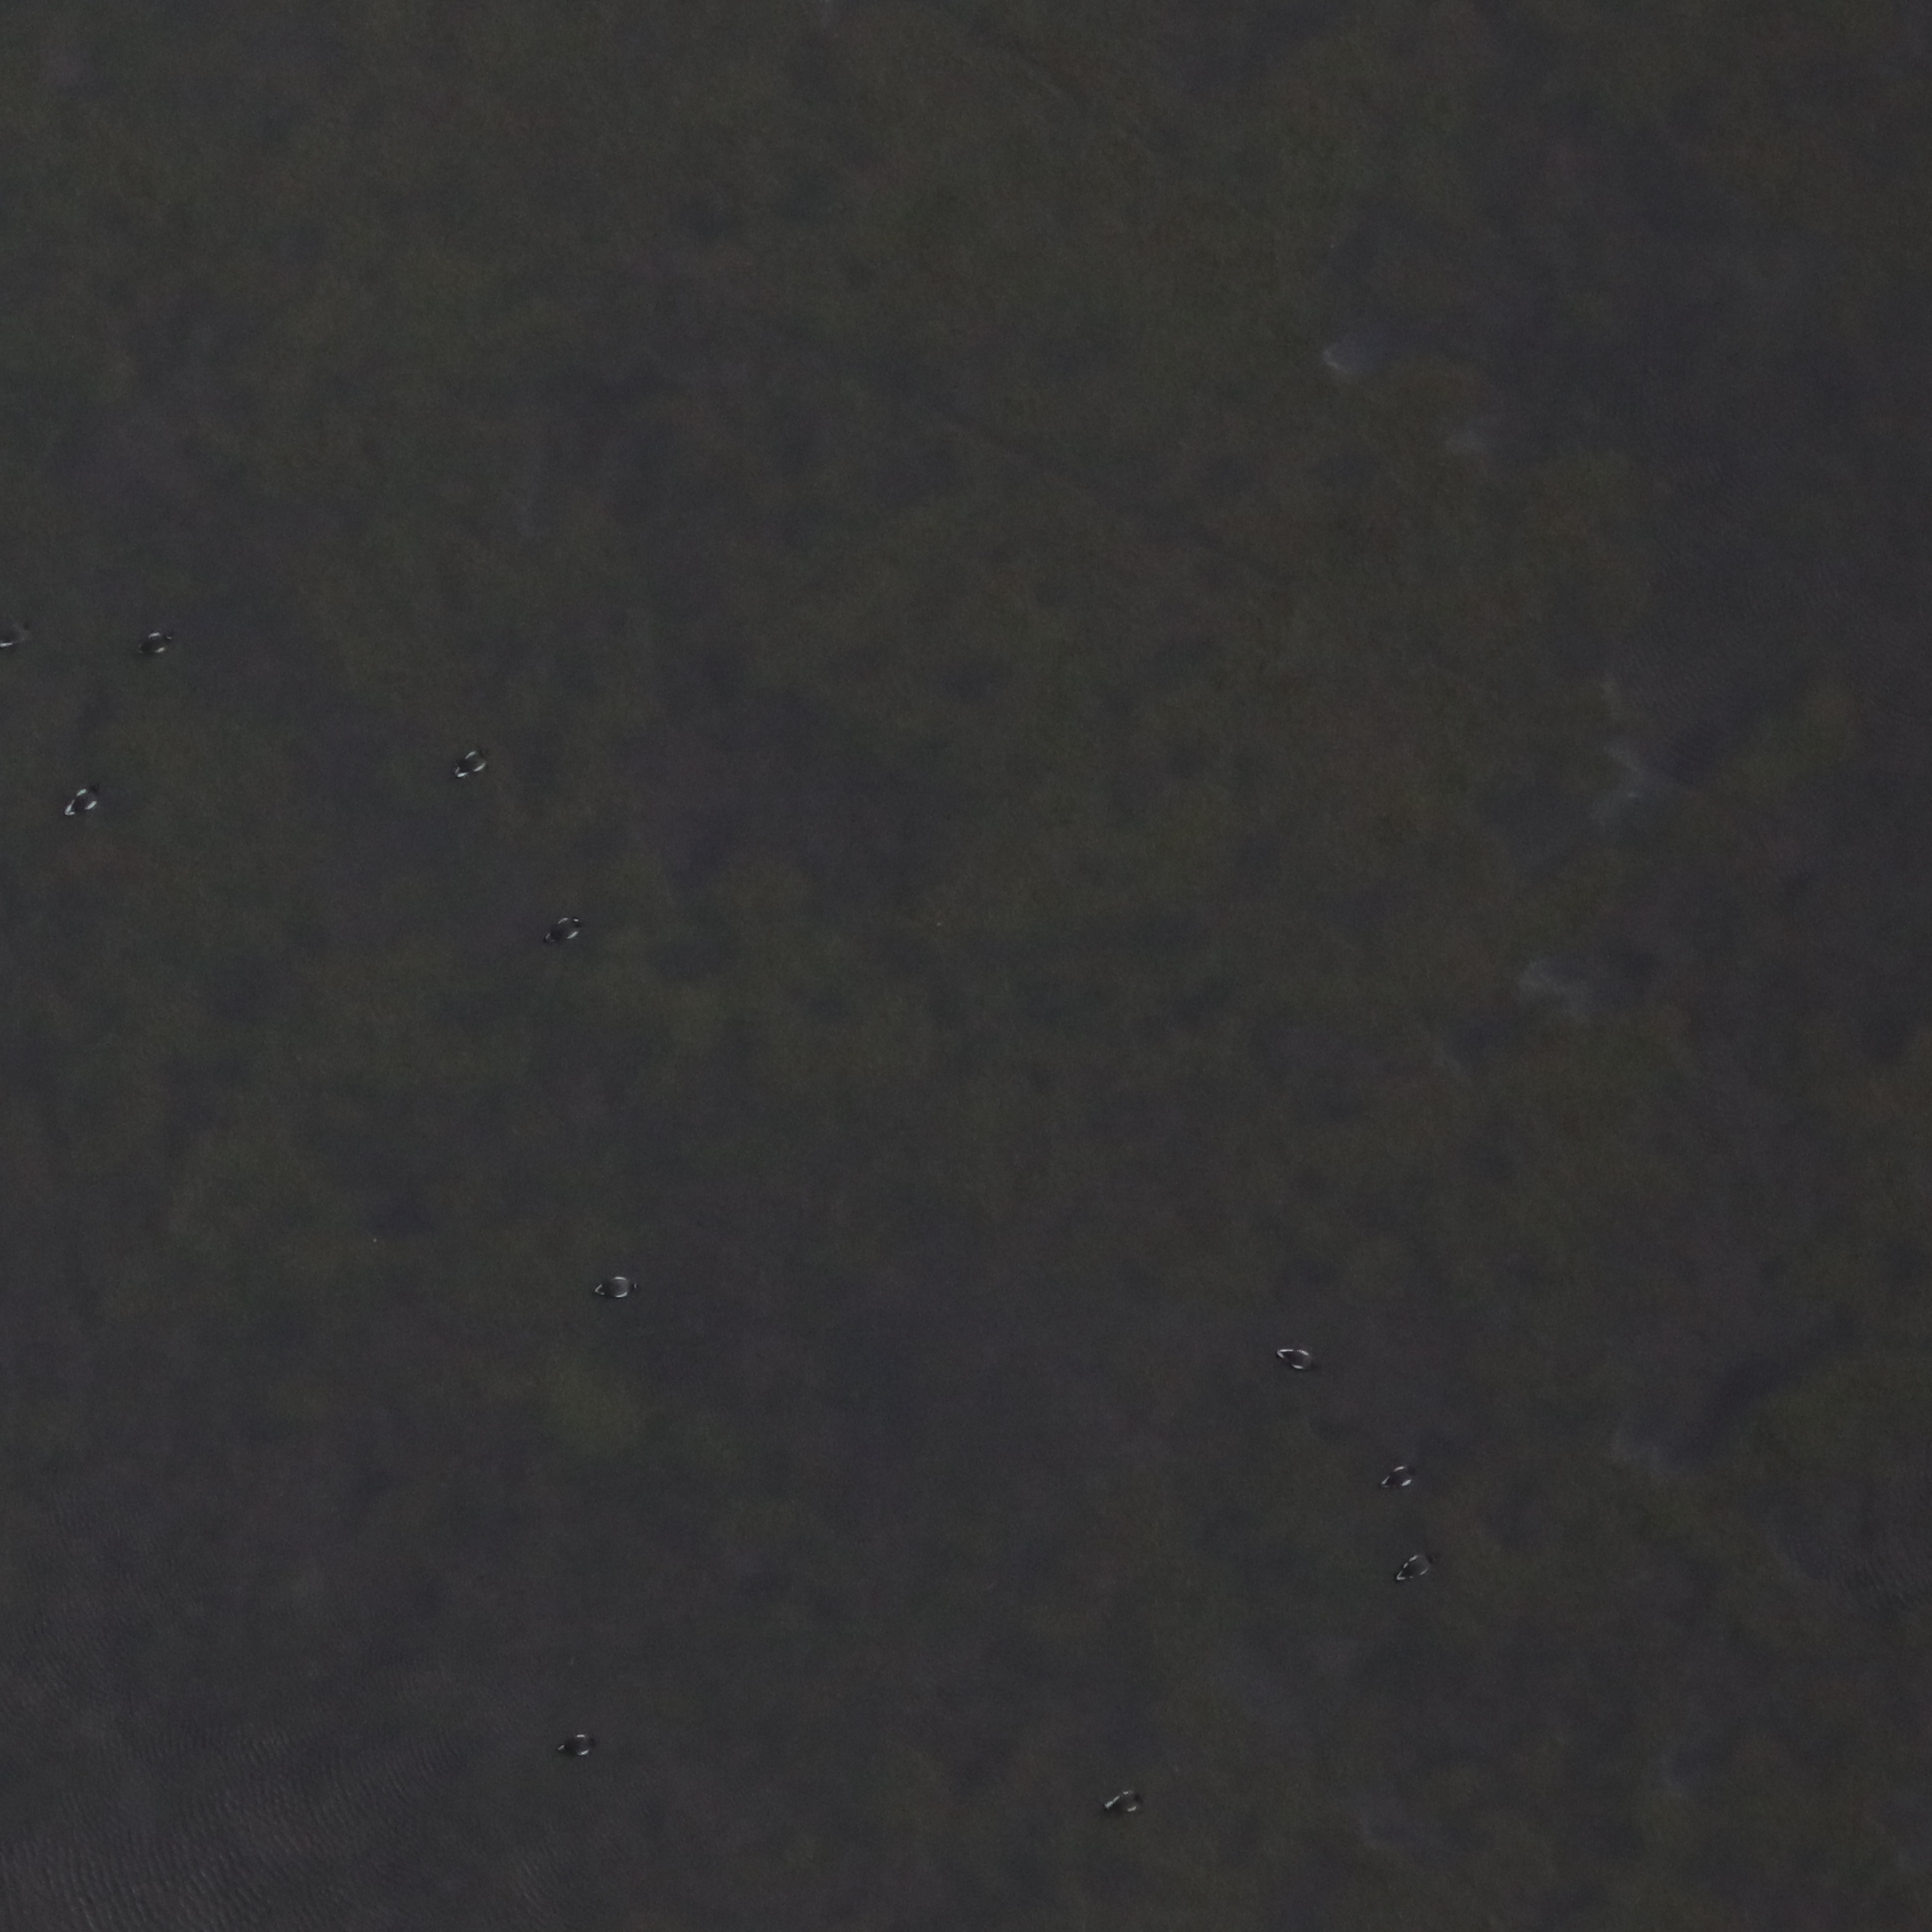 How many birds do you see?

11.